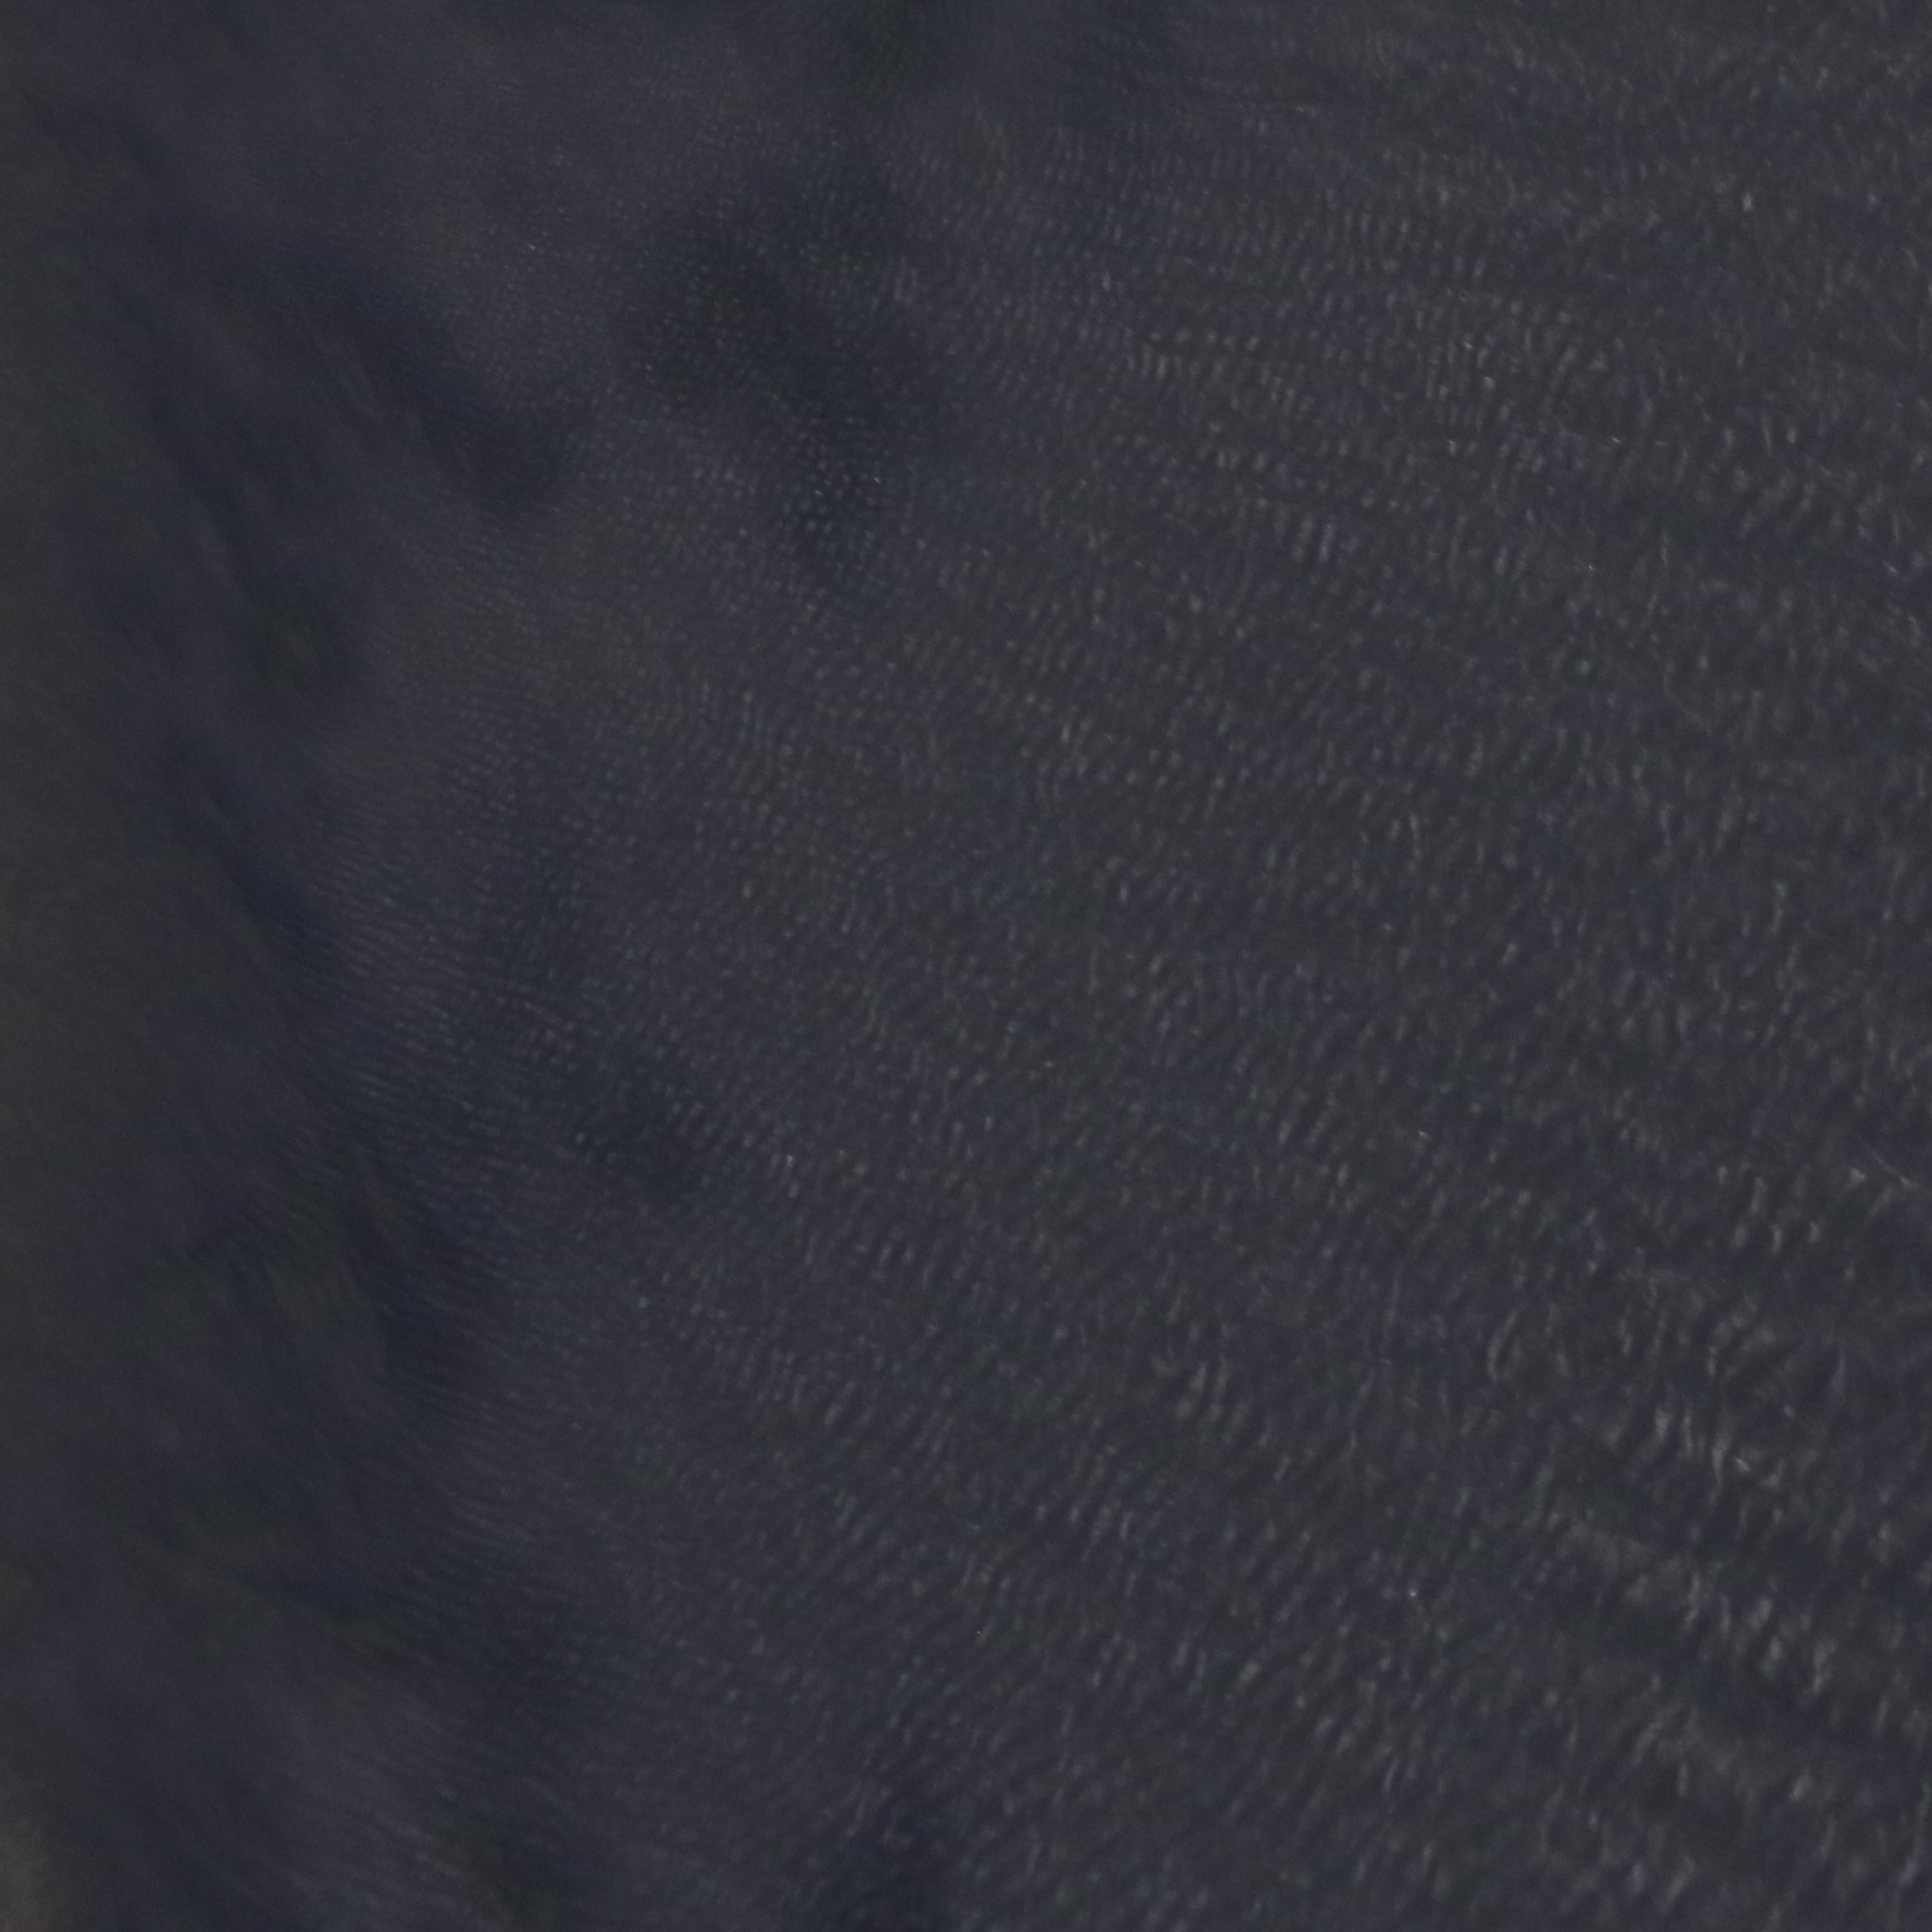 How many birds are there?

0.